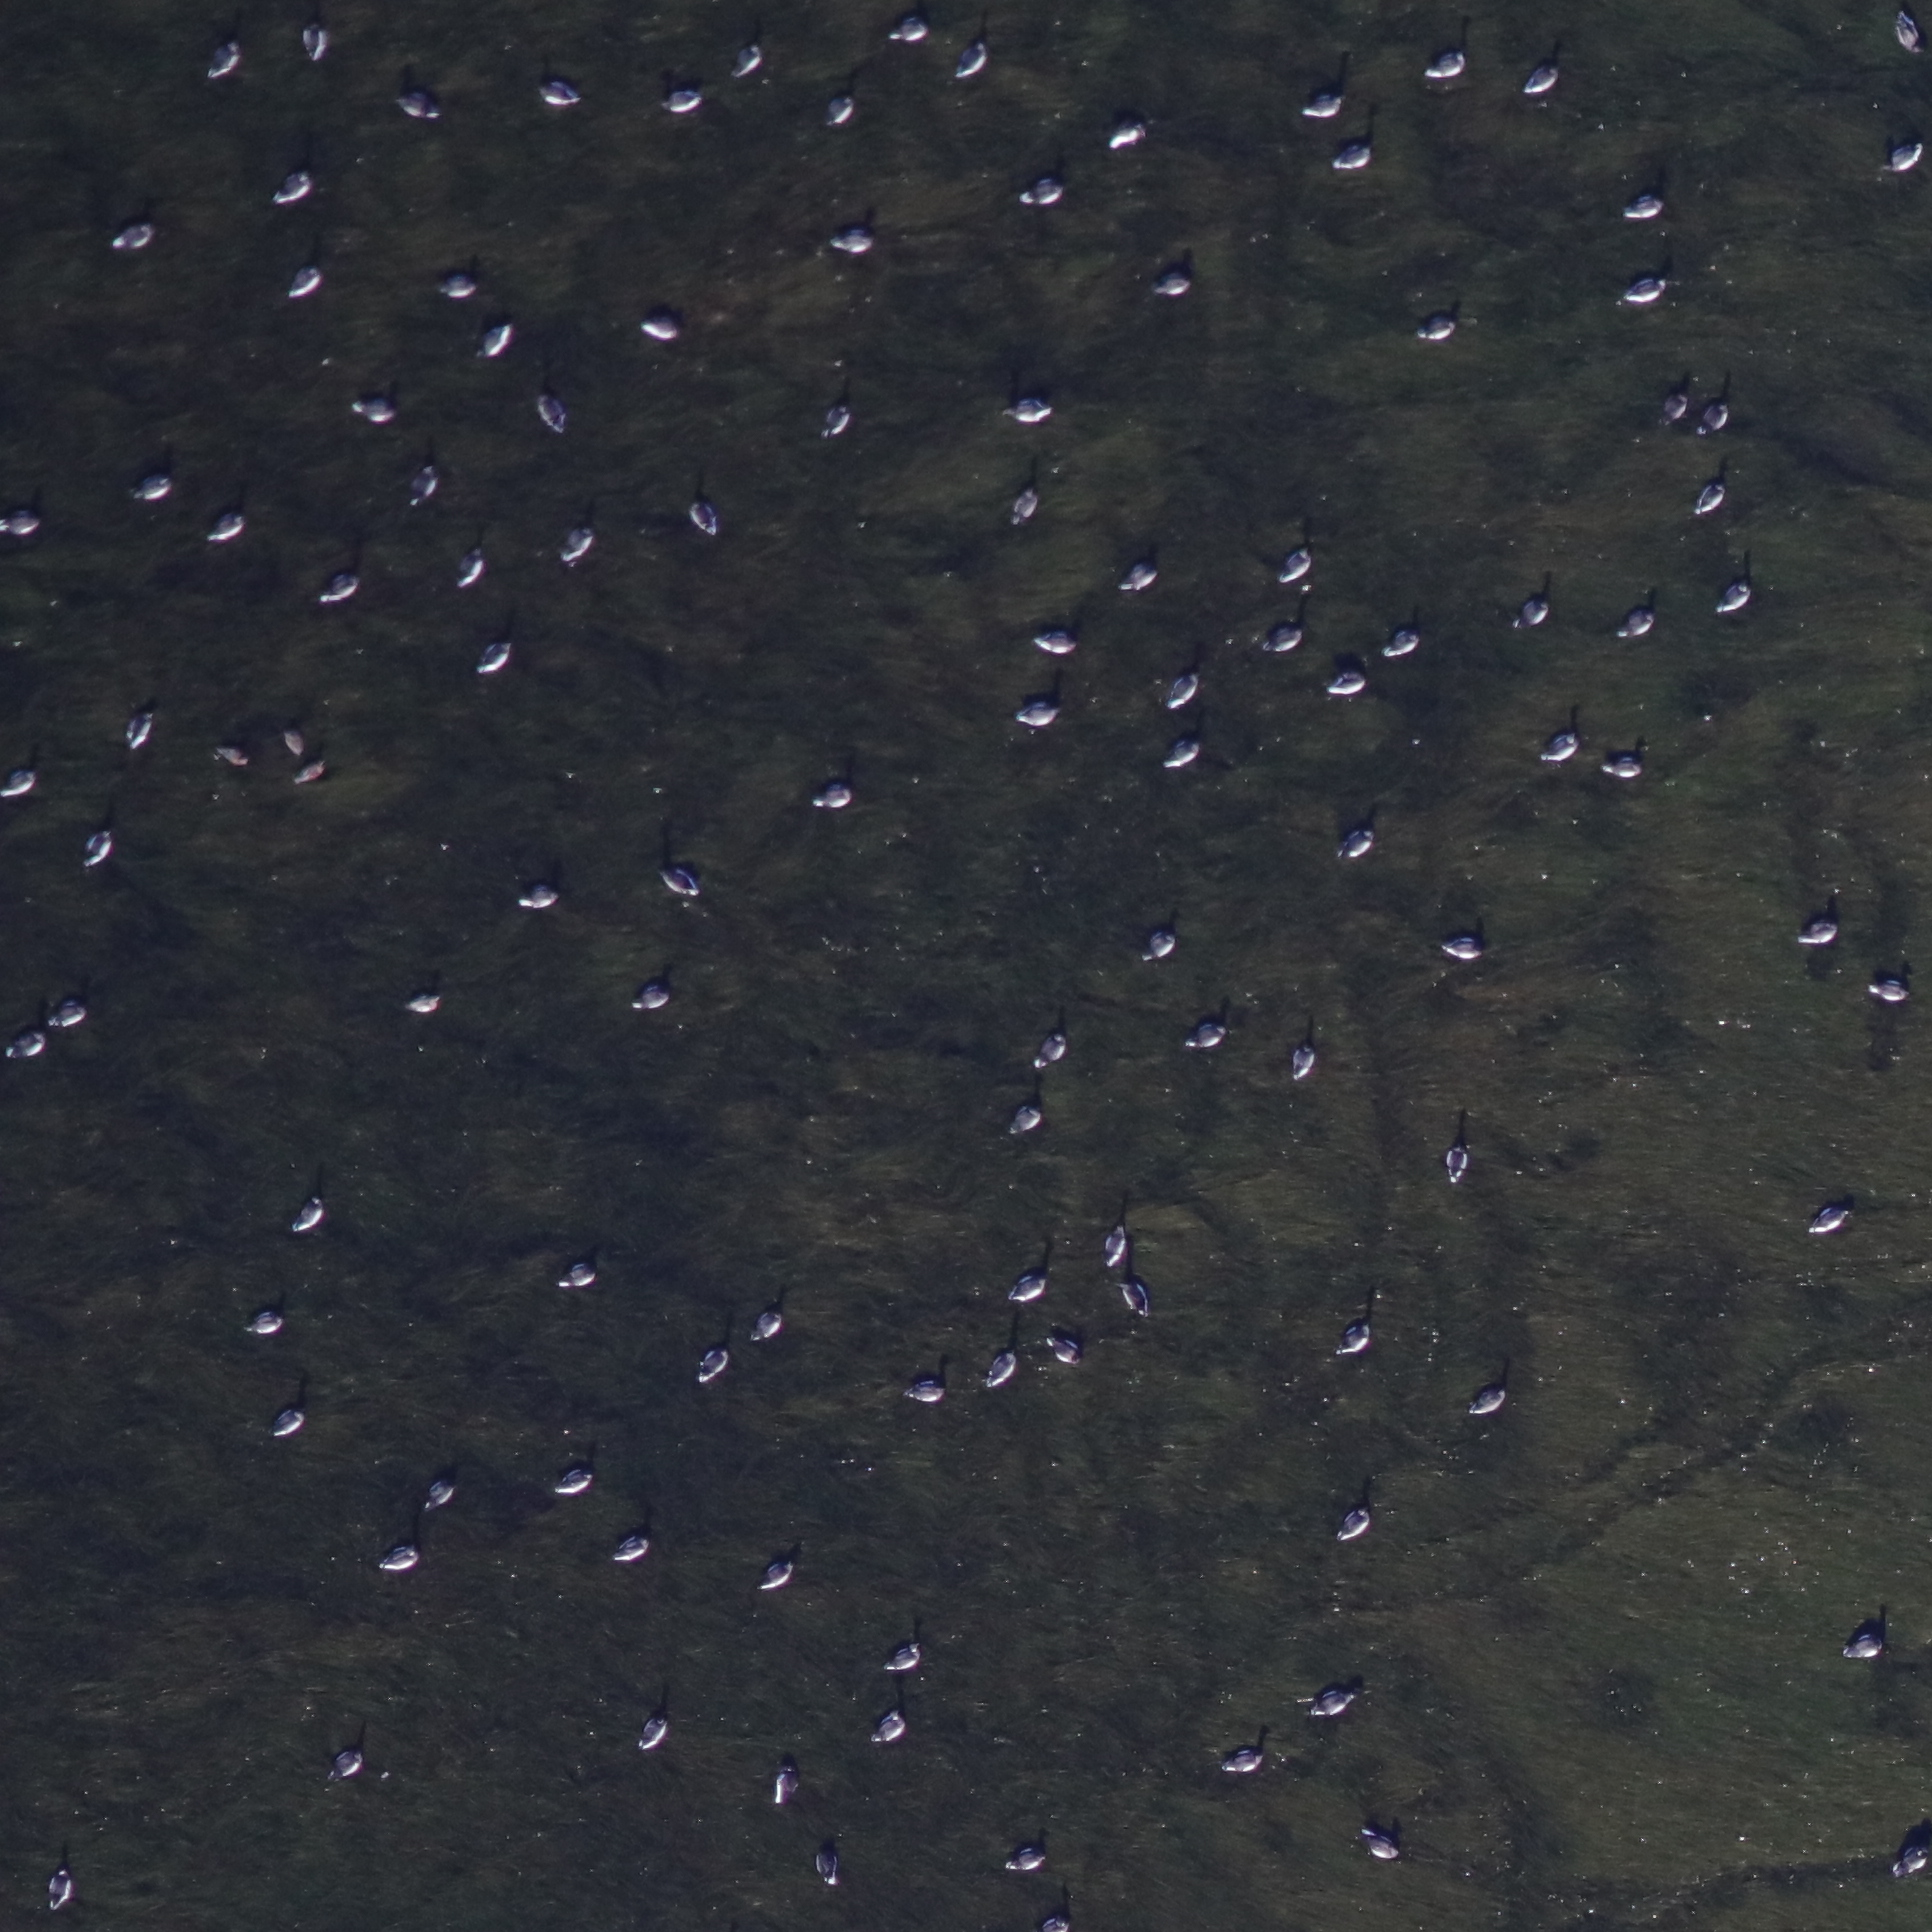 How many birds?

117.